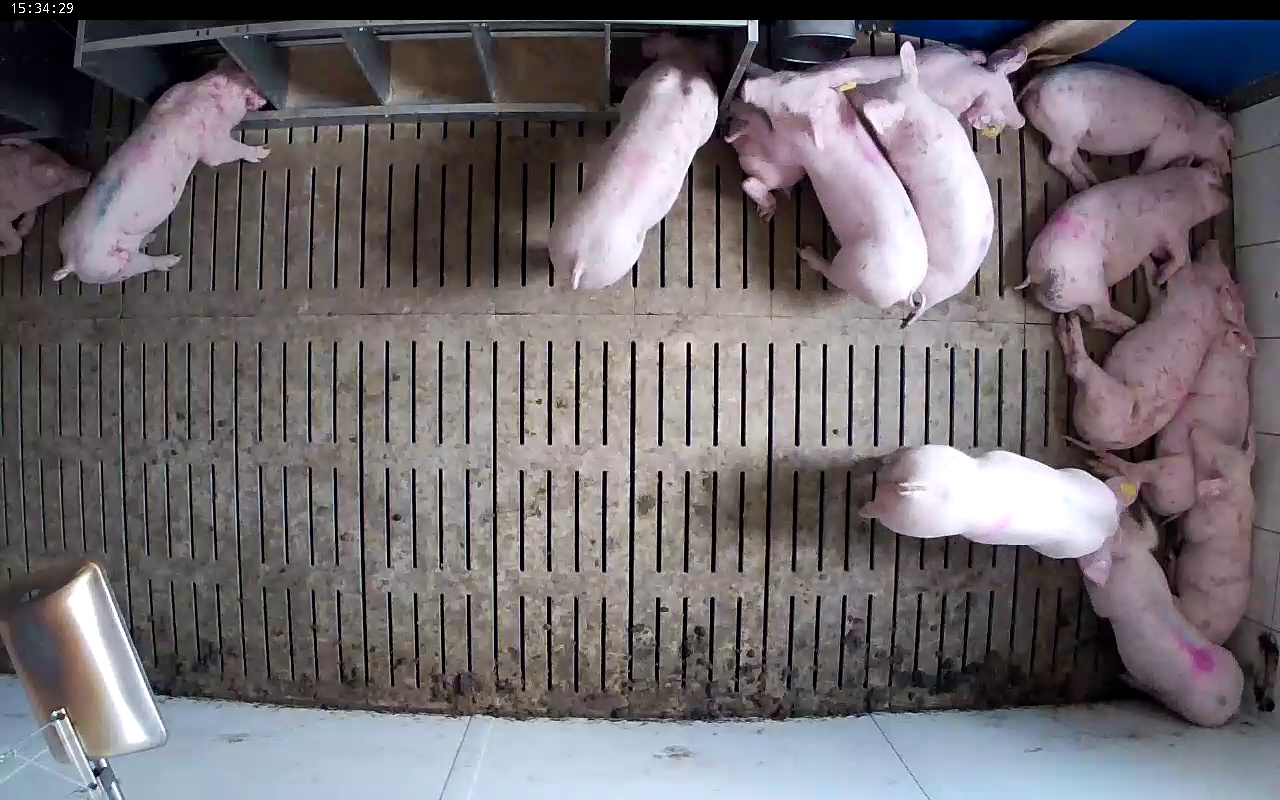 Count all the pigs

13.